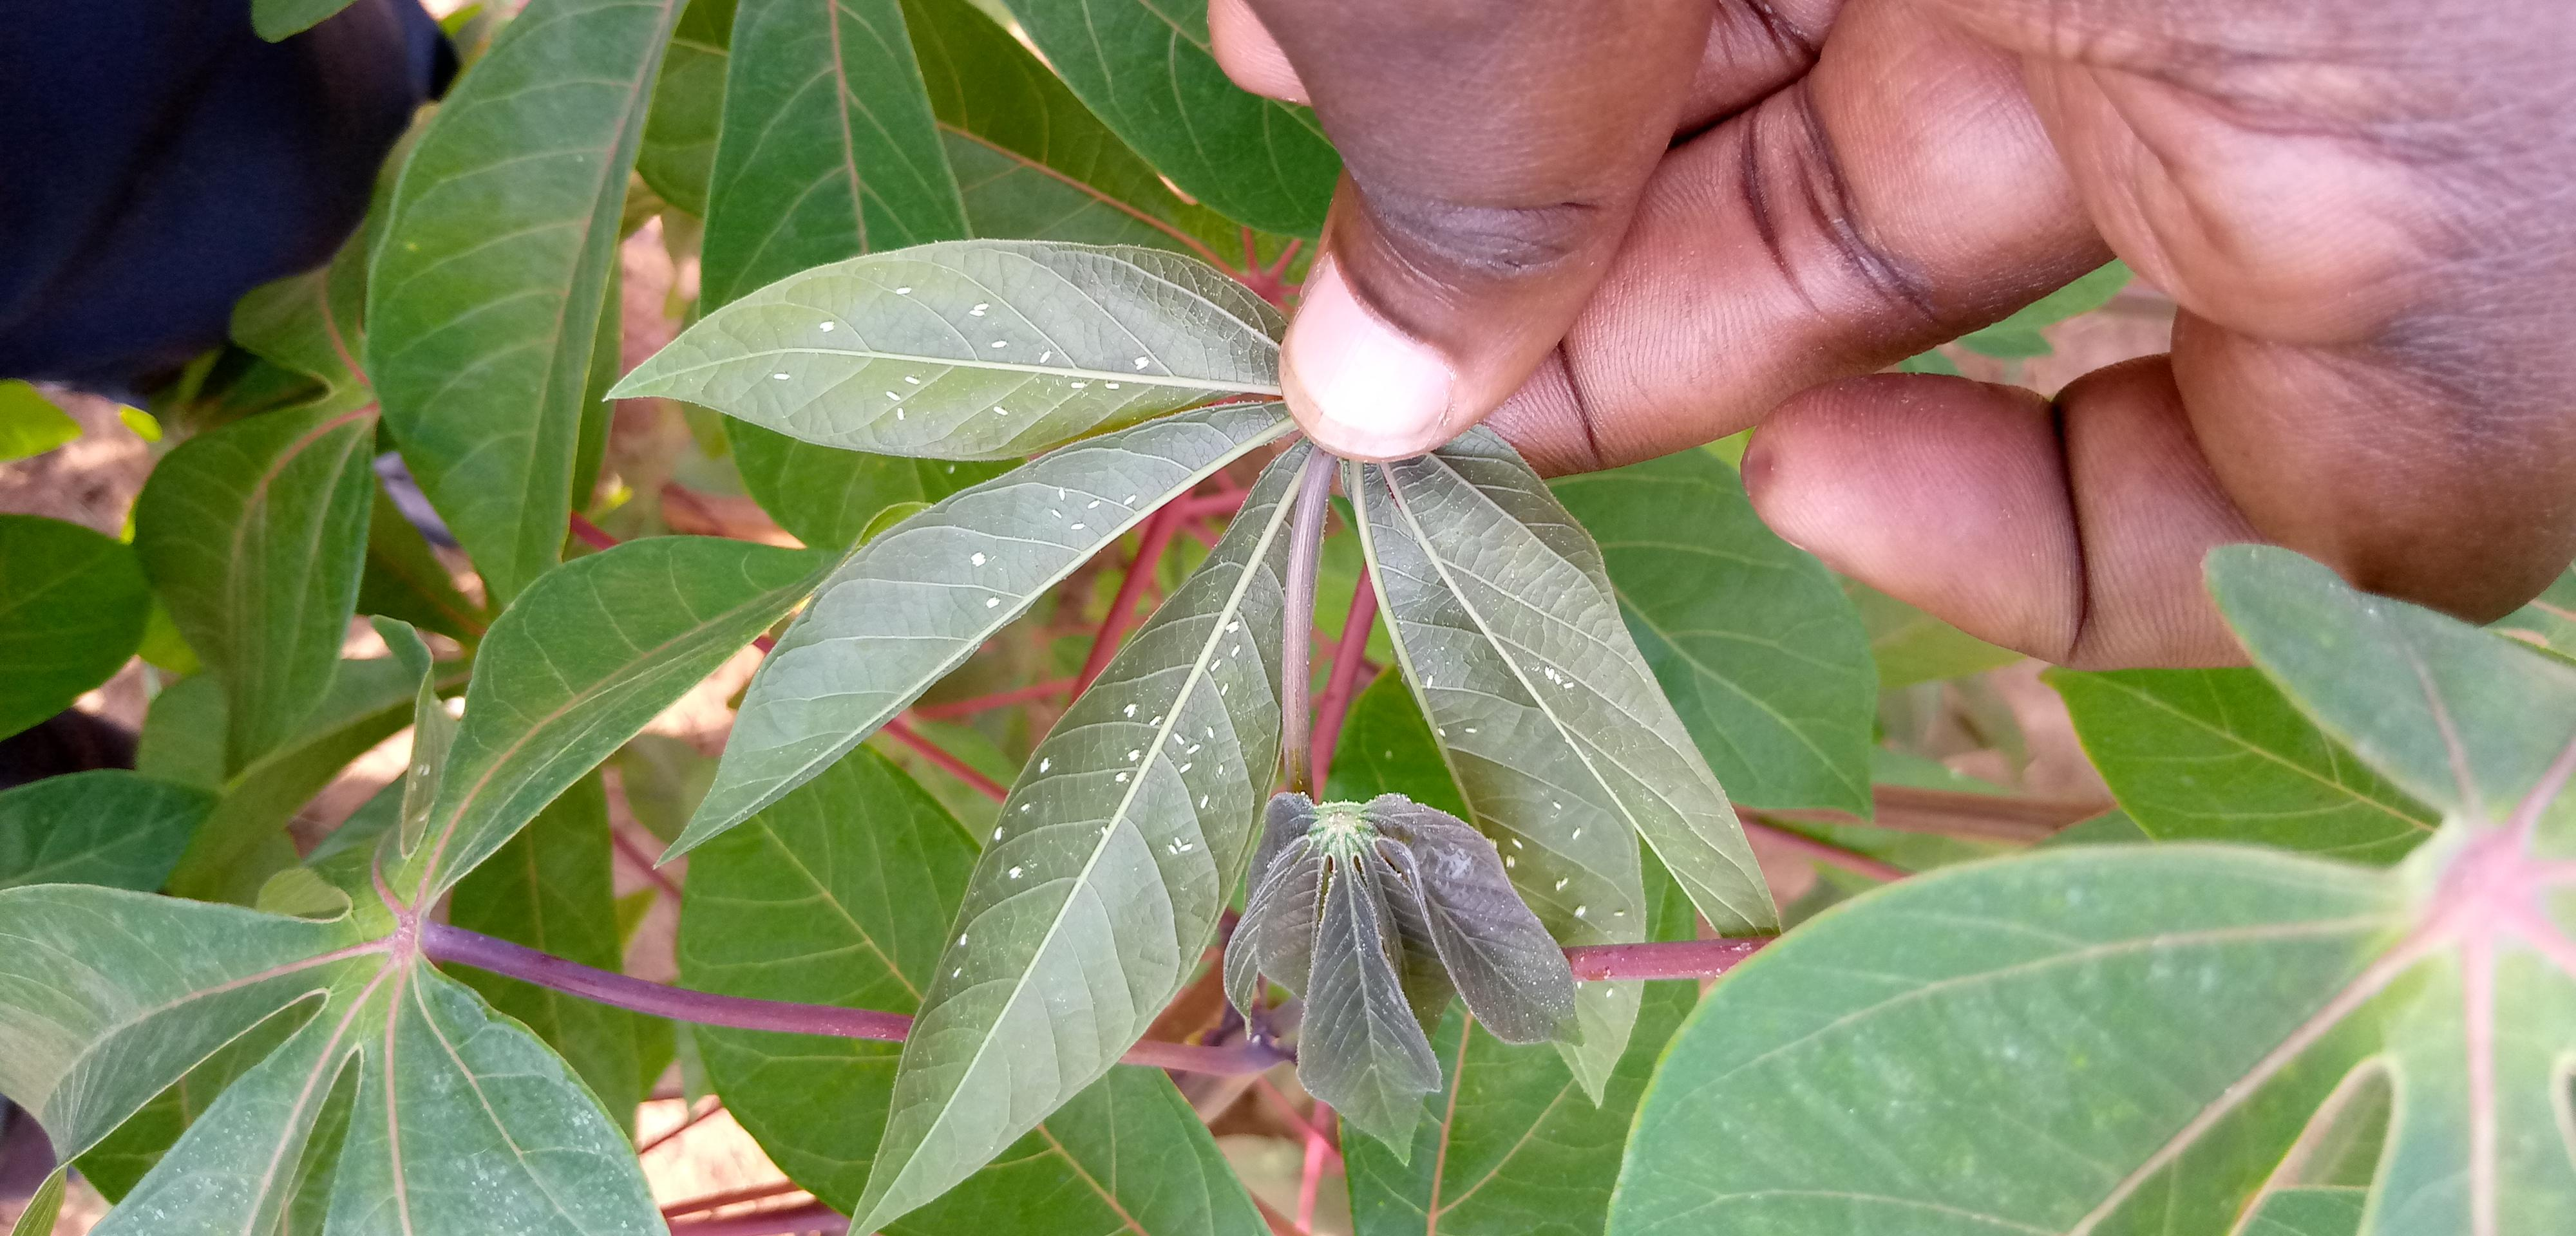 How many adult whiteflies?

75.